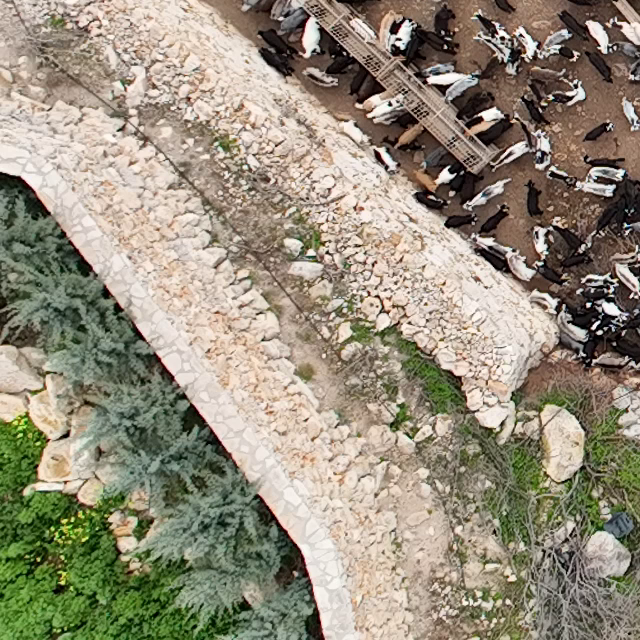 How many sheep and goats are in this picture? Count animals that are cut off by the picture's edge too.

100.